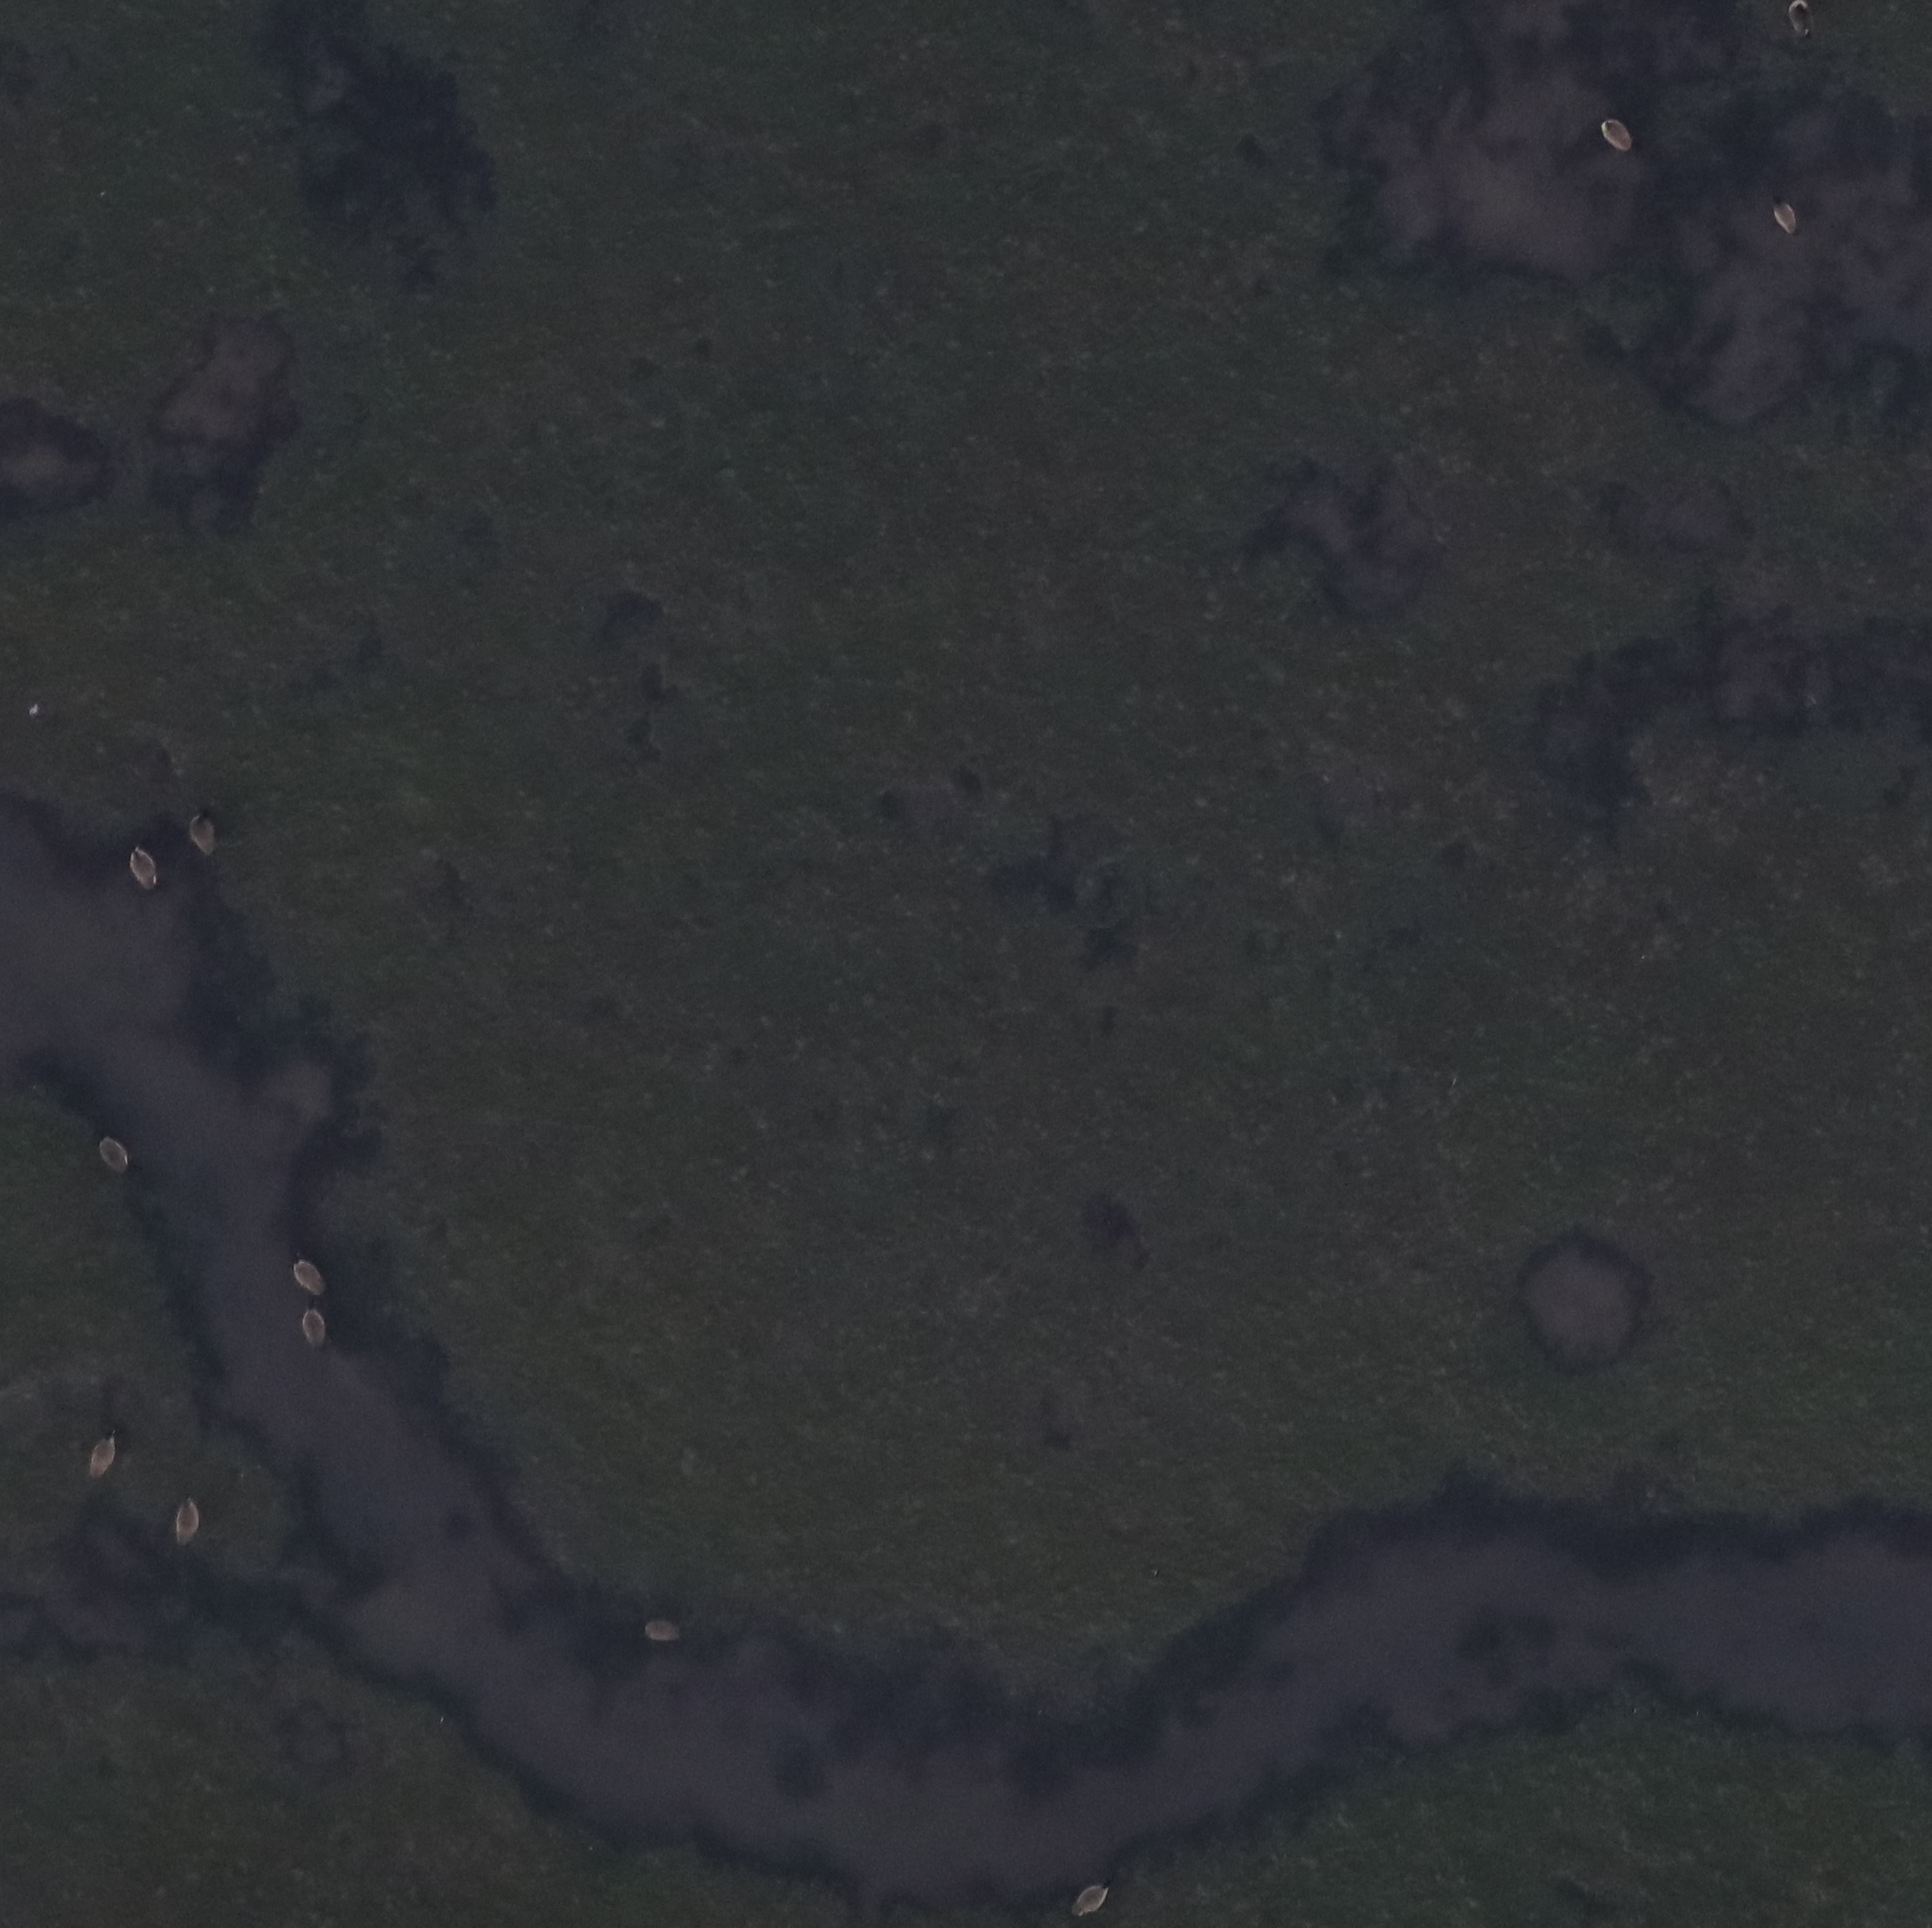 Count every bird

12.